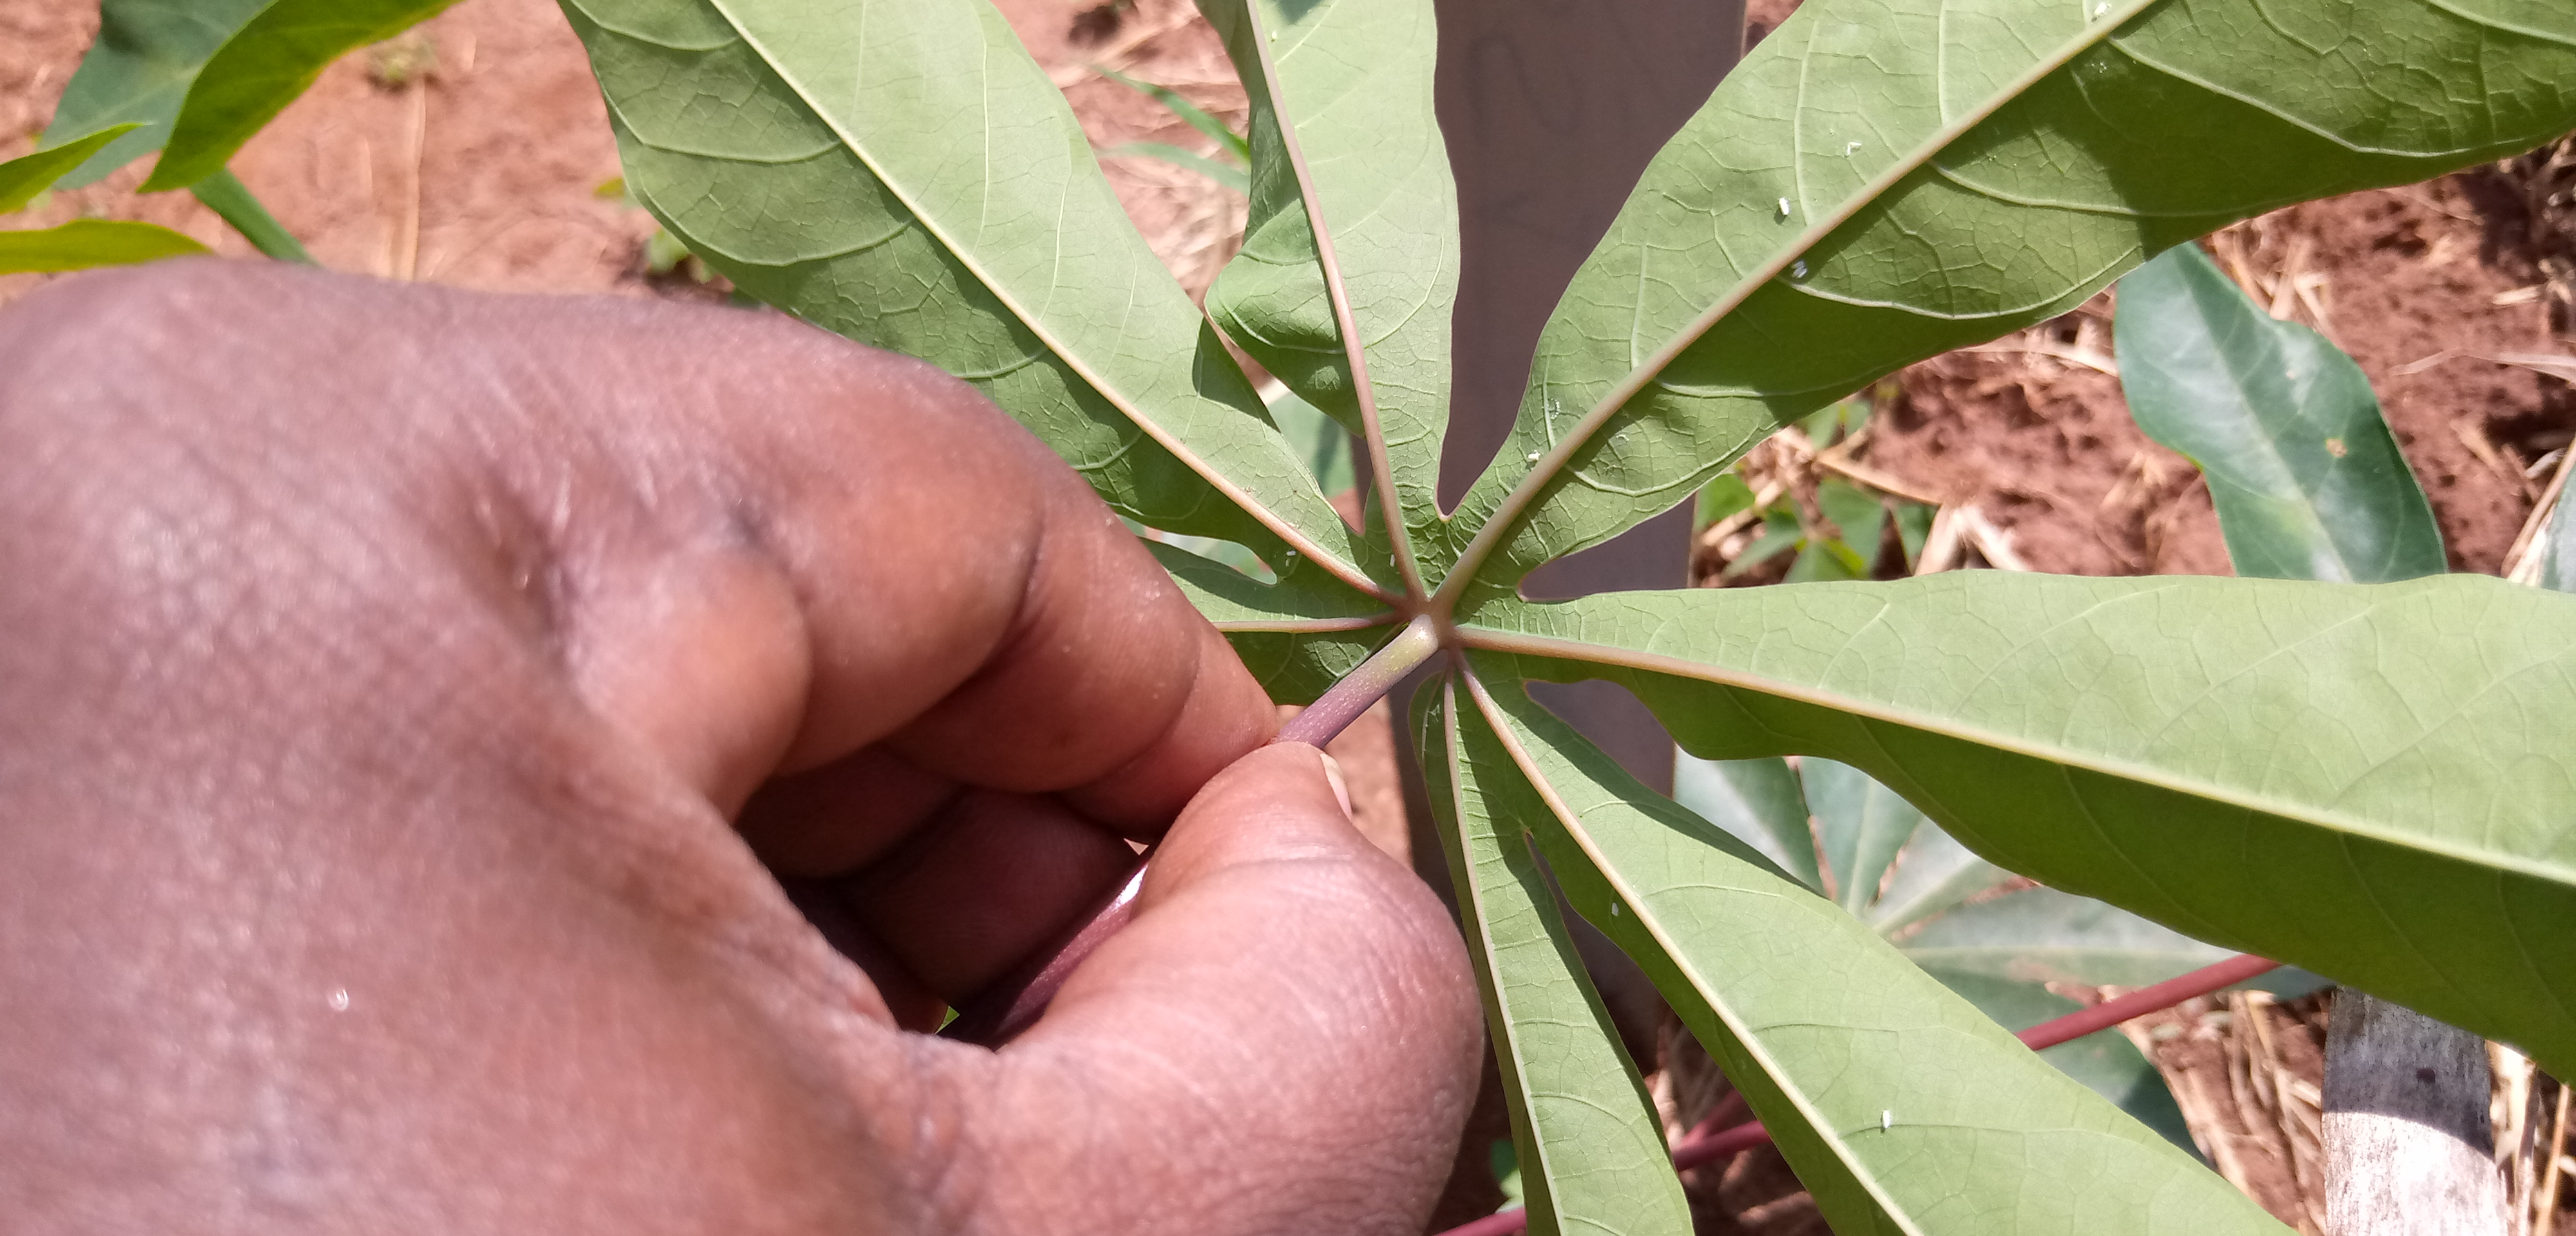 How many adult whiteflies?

11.